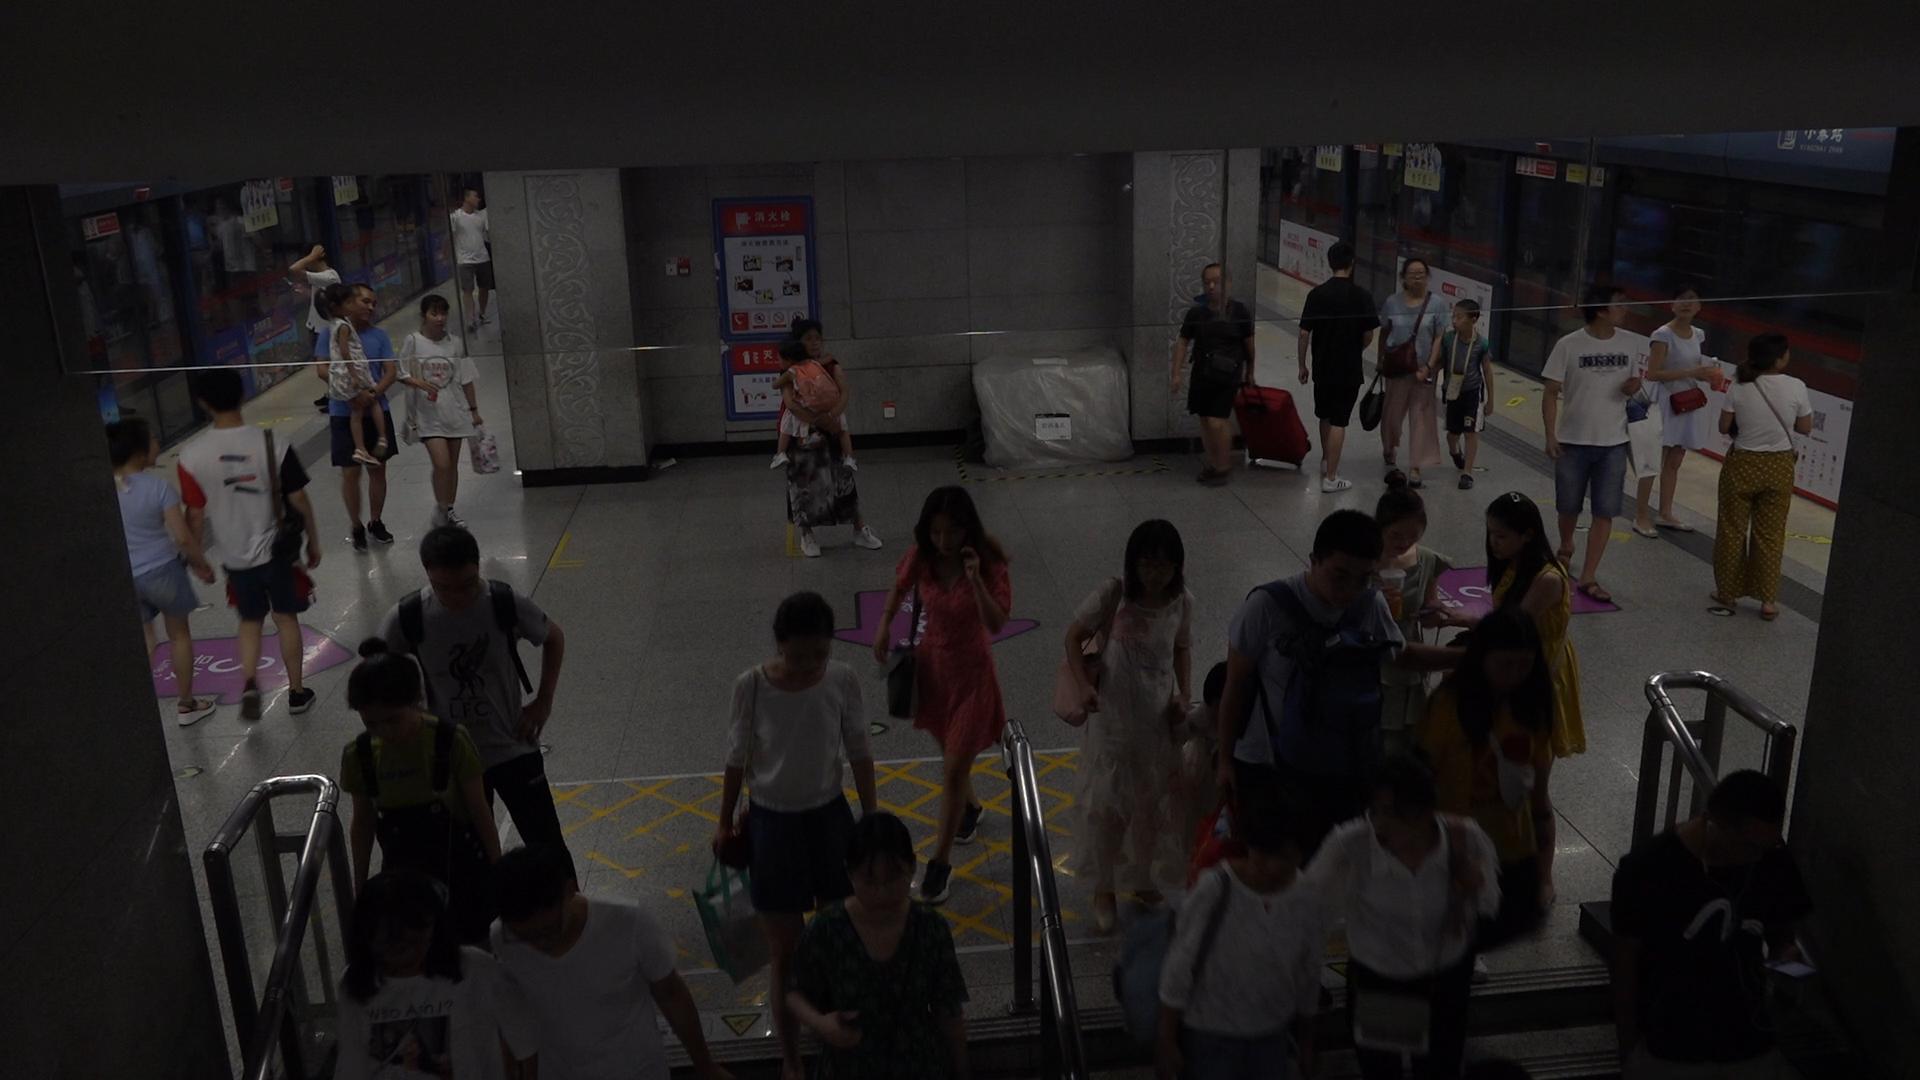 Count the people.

31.